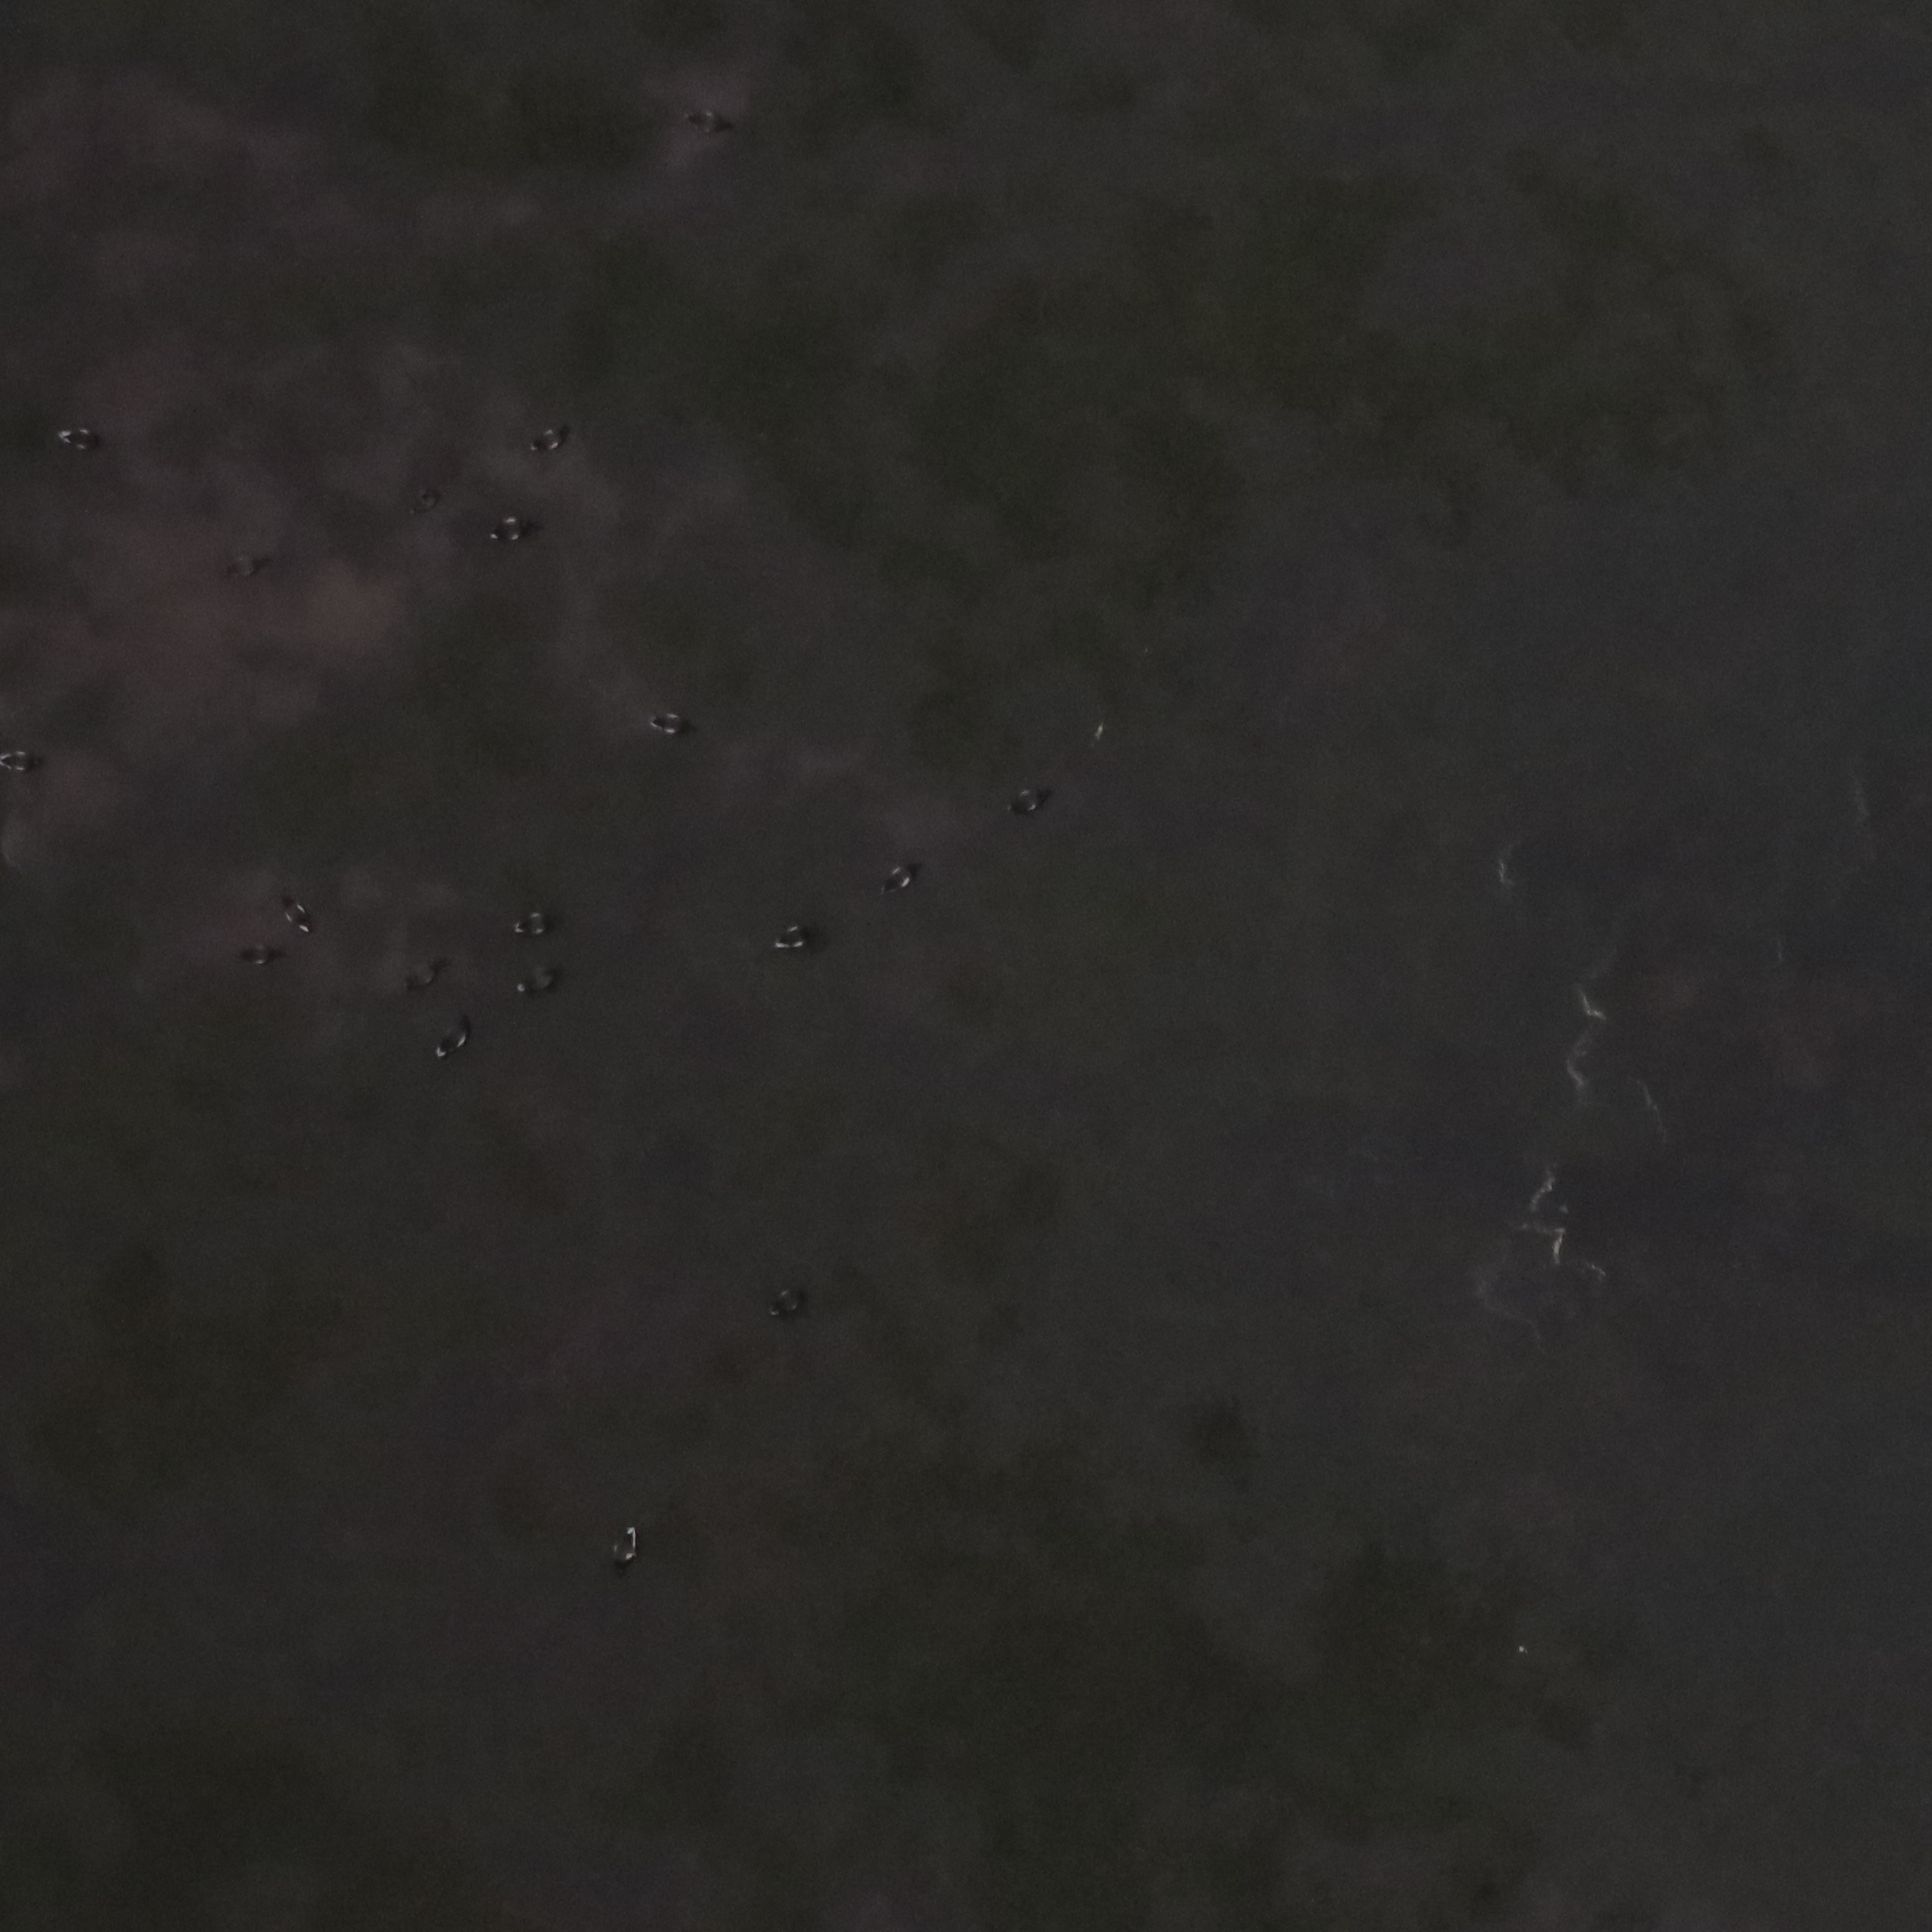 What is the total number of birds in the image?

19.